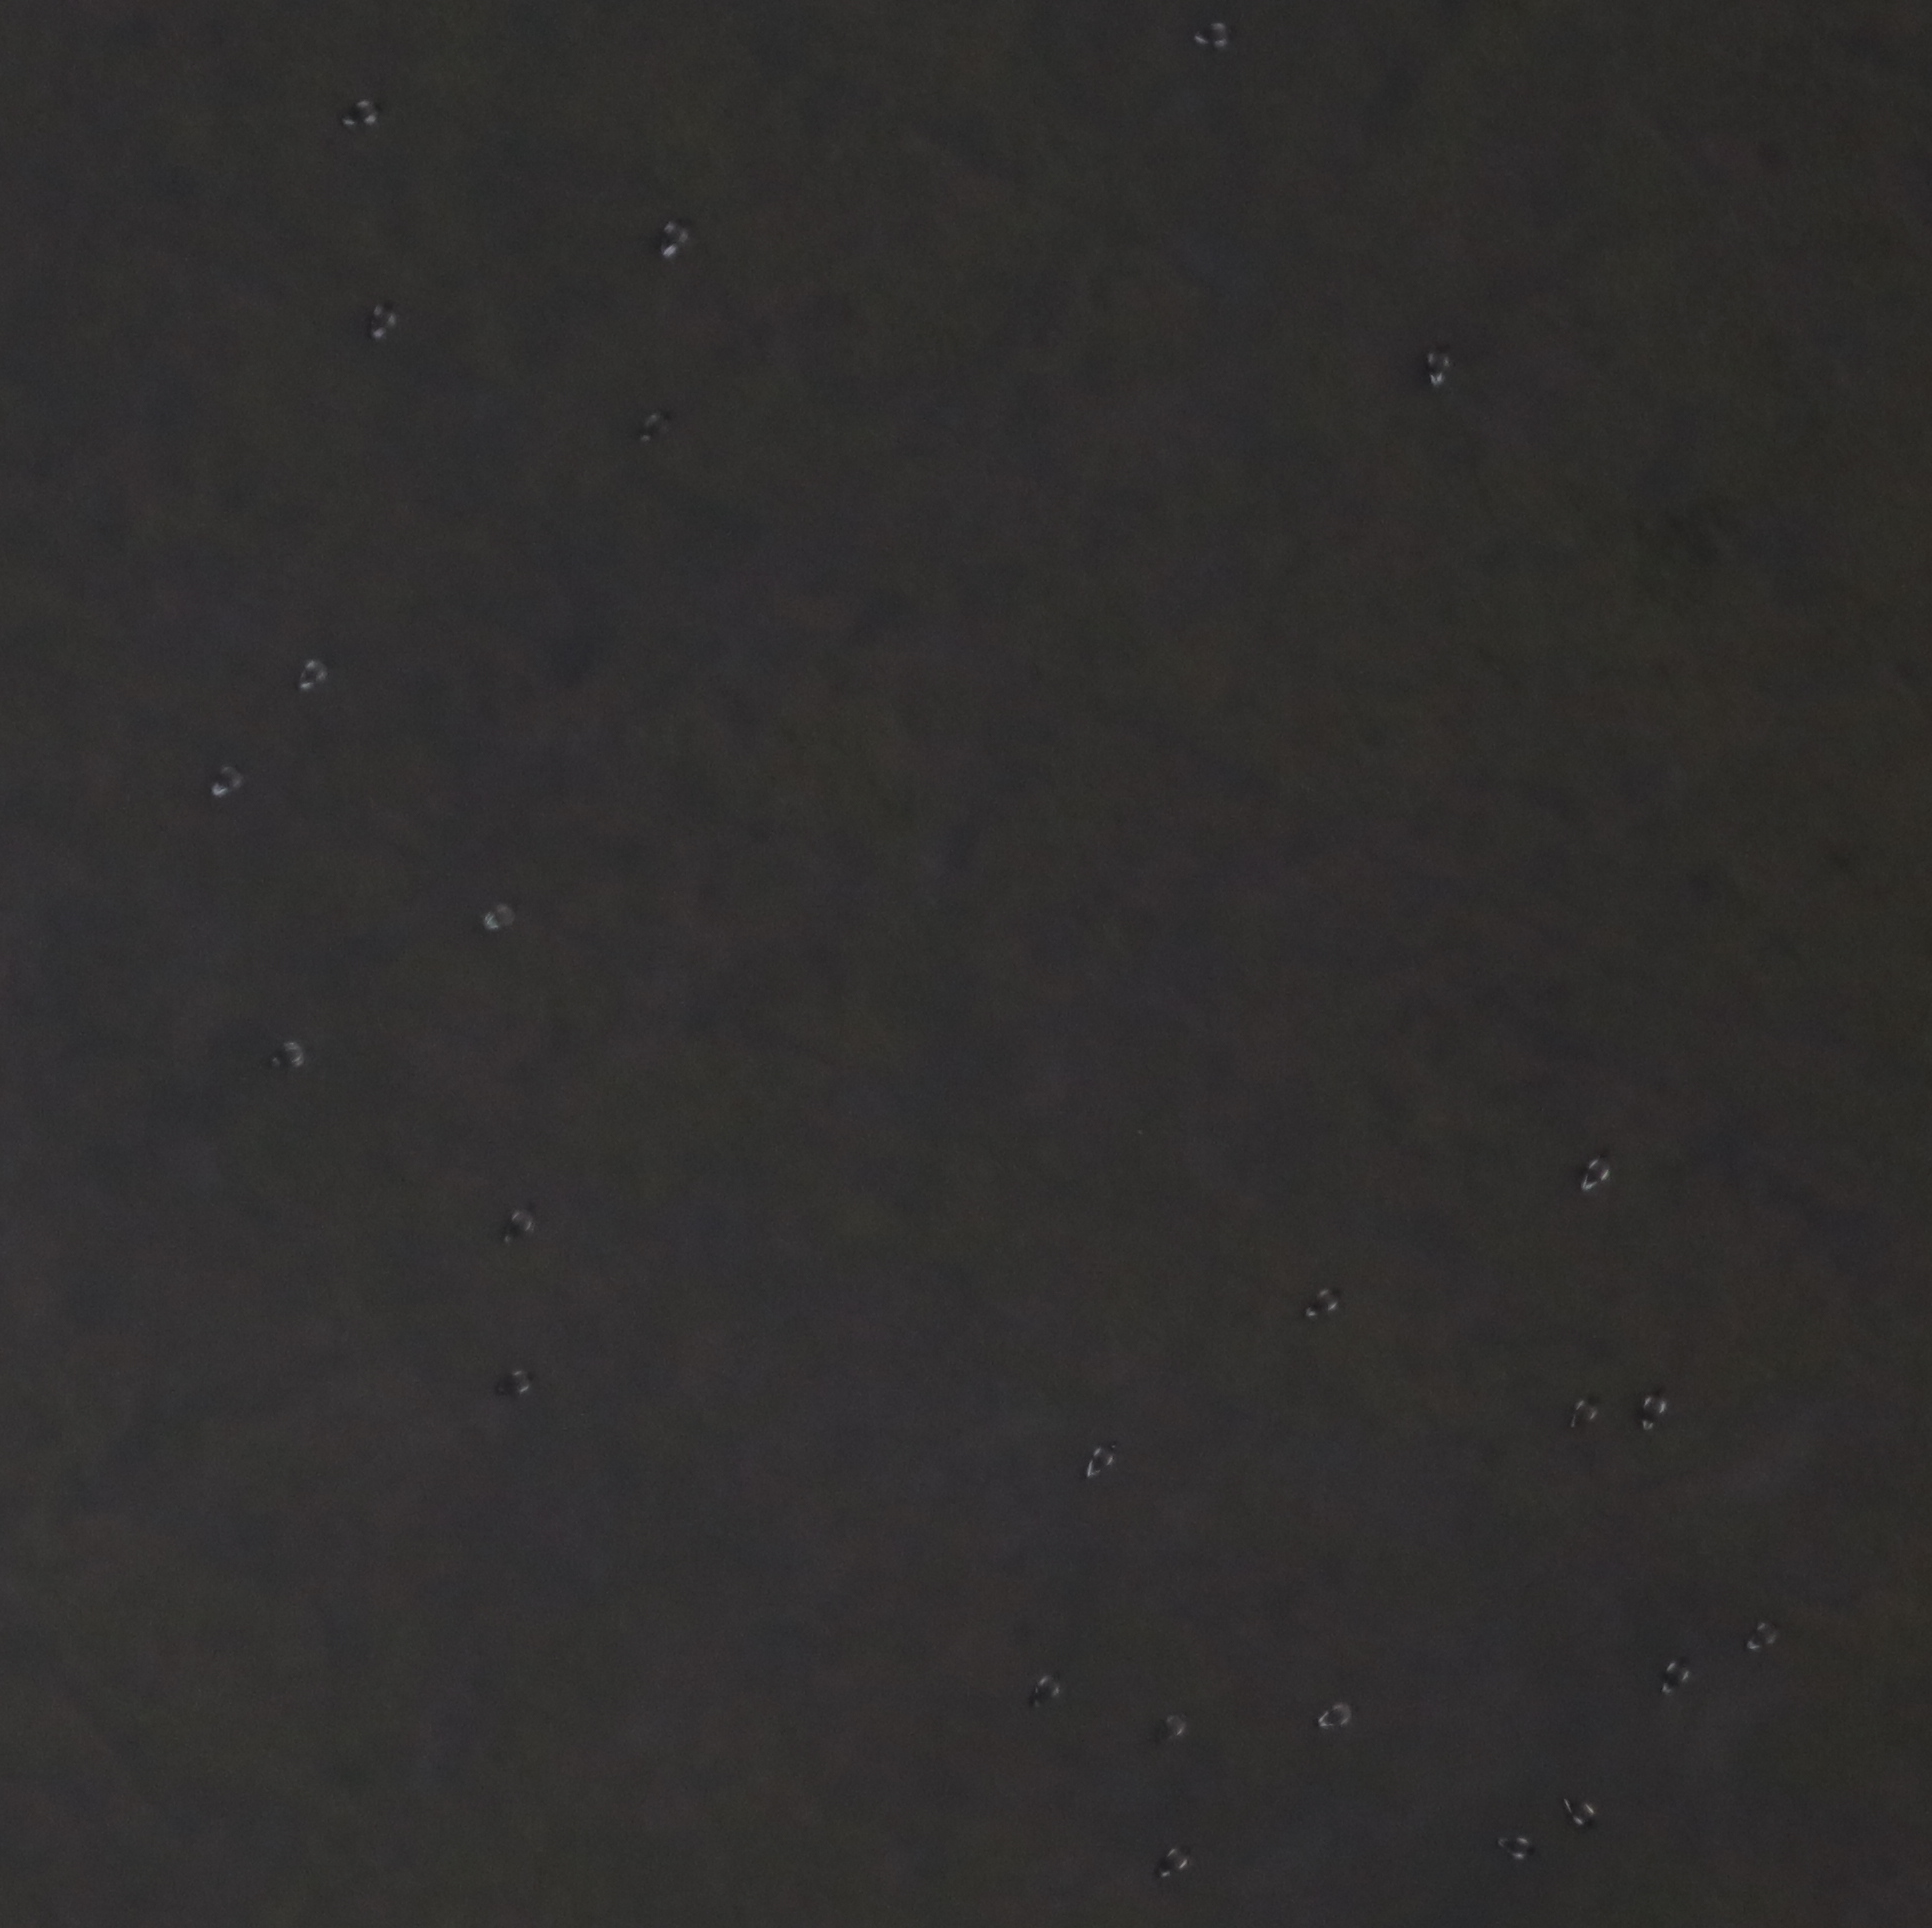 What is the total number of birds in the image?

25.